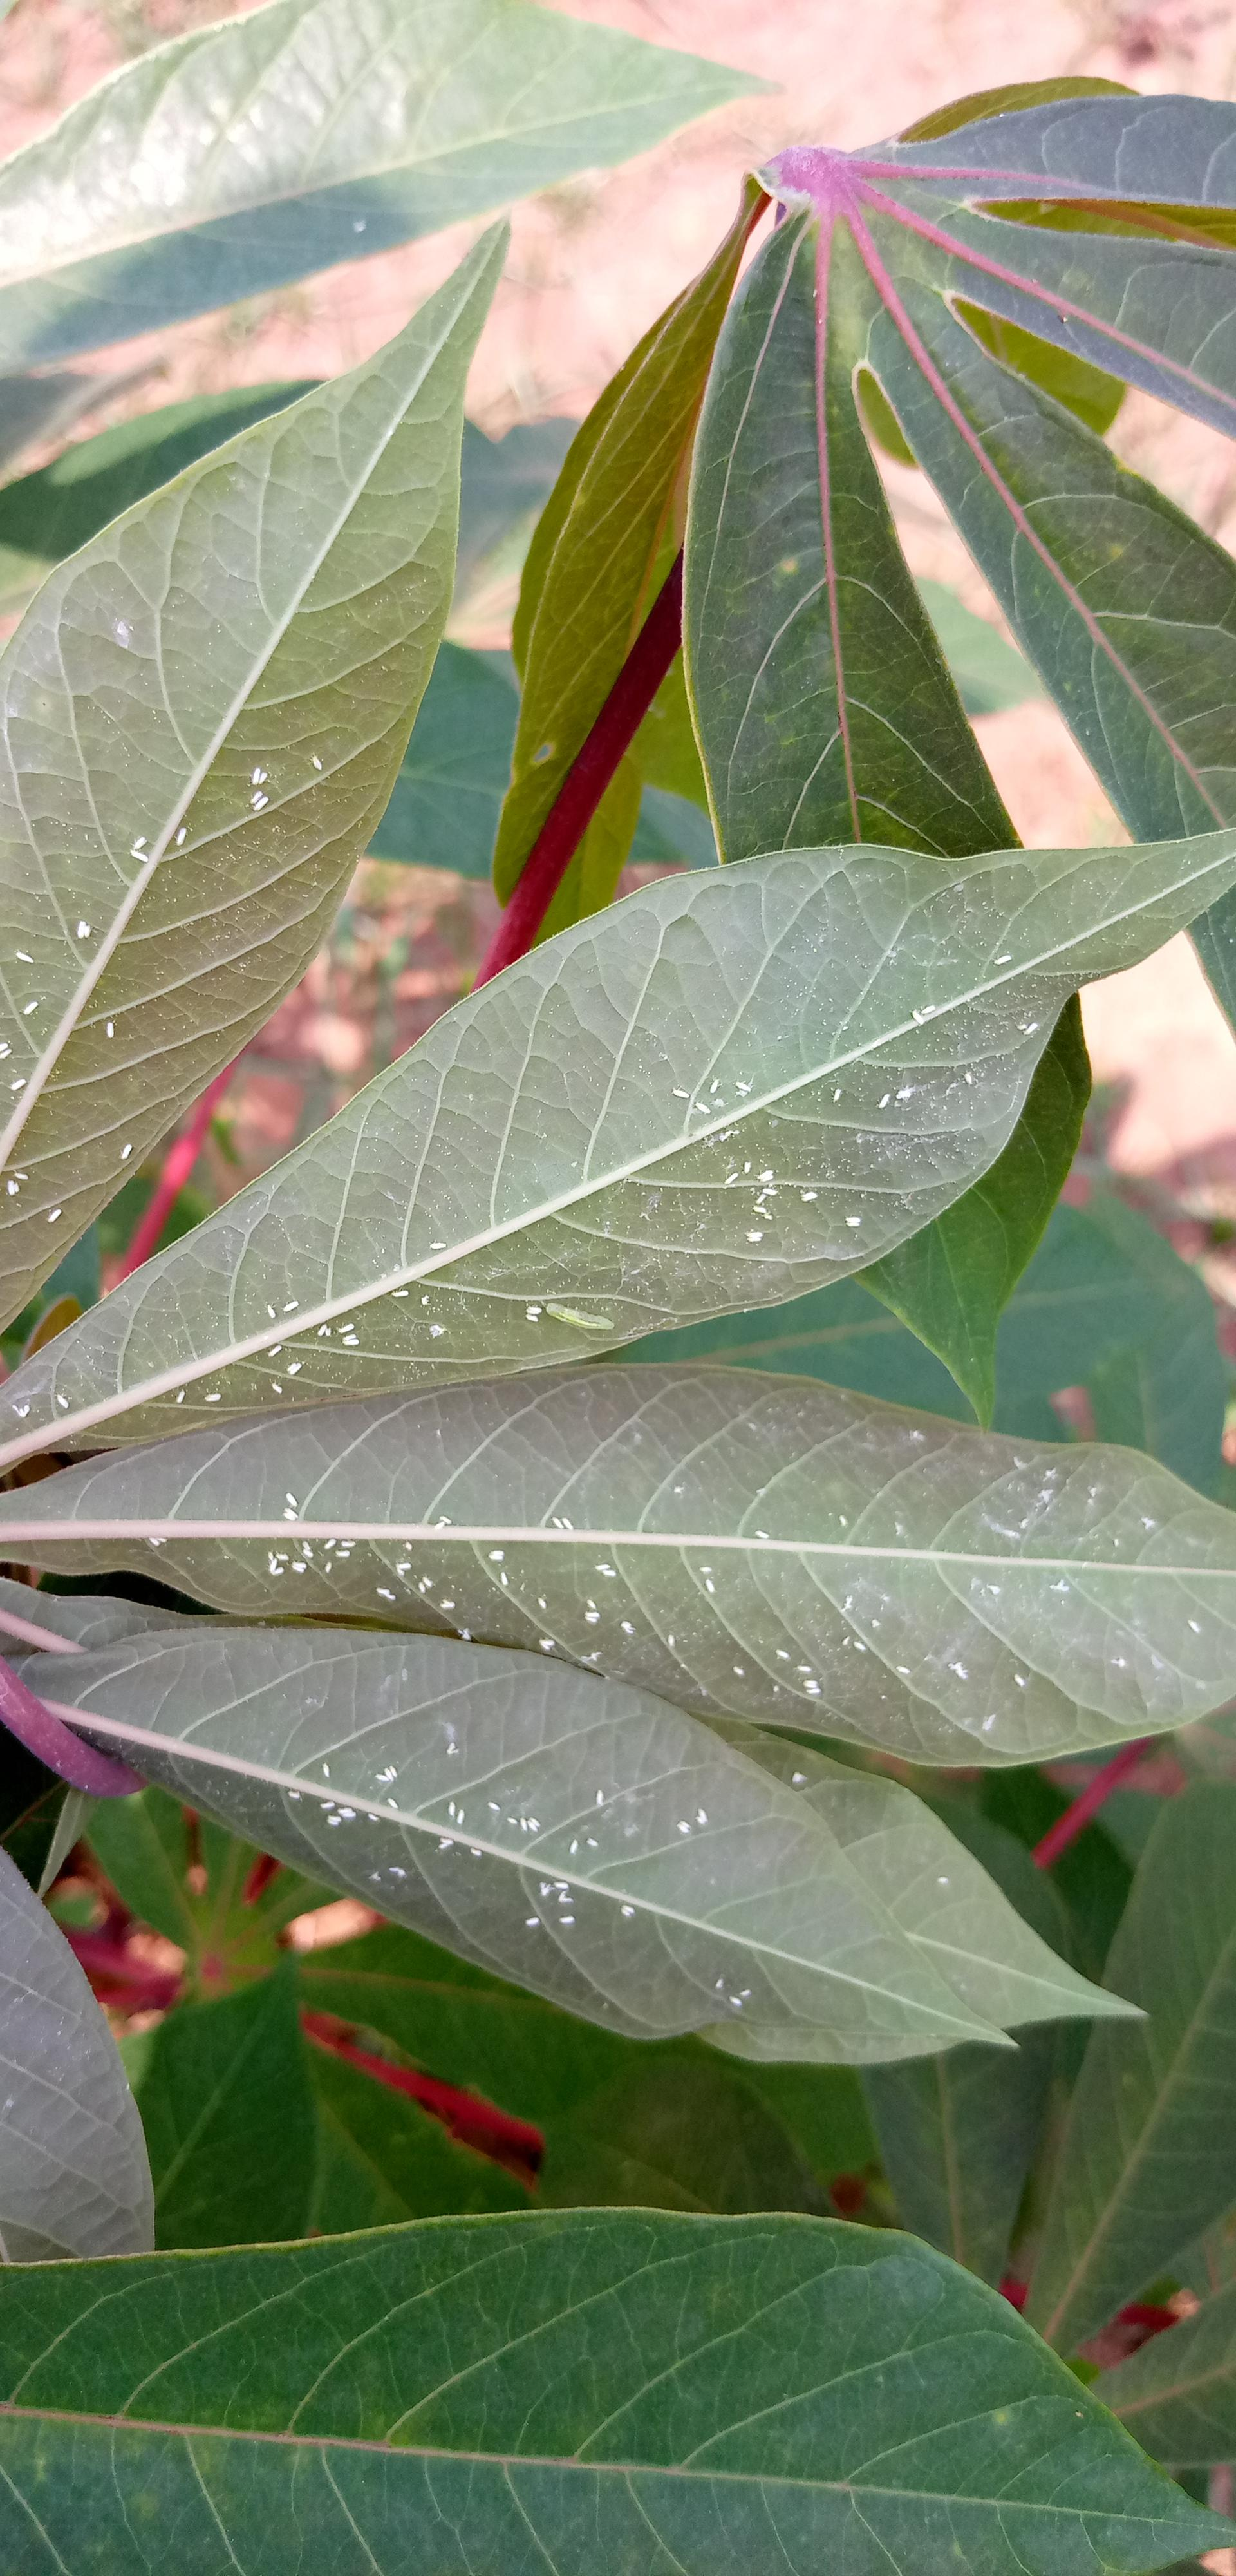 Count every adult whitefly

147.